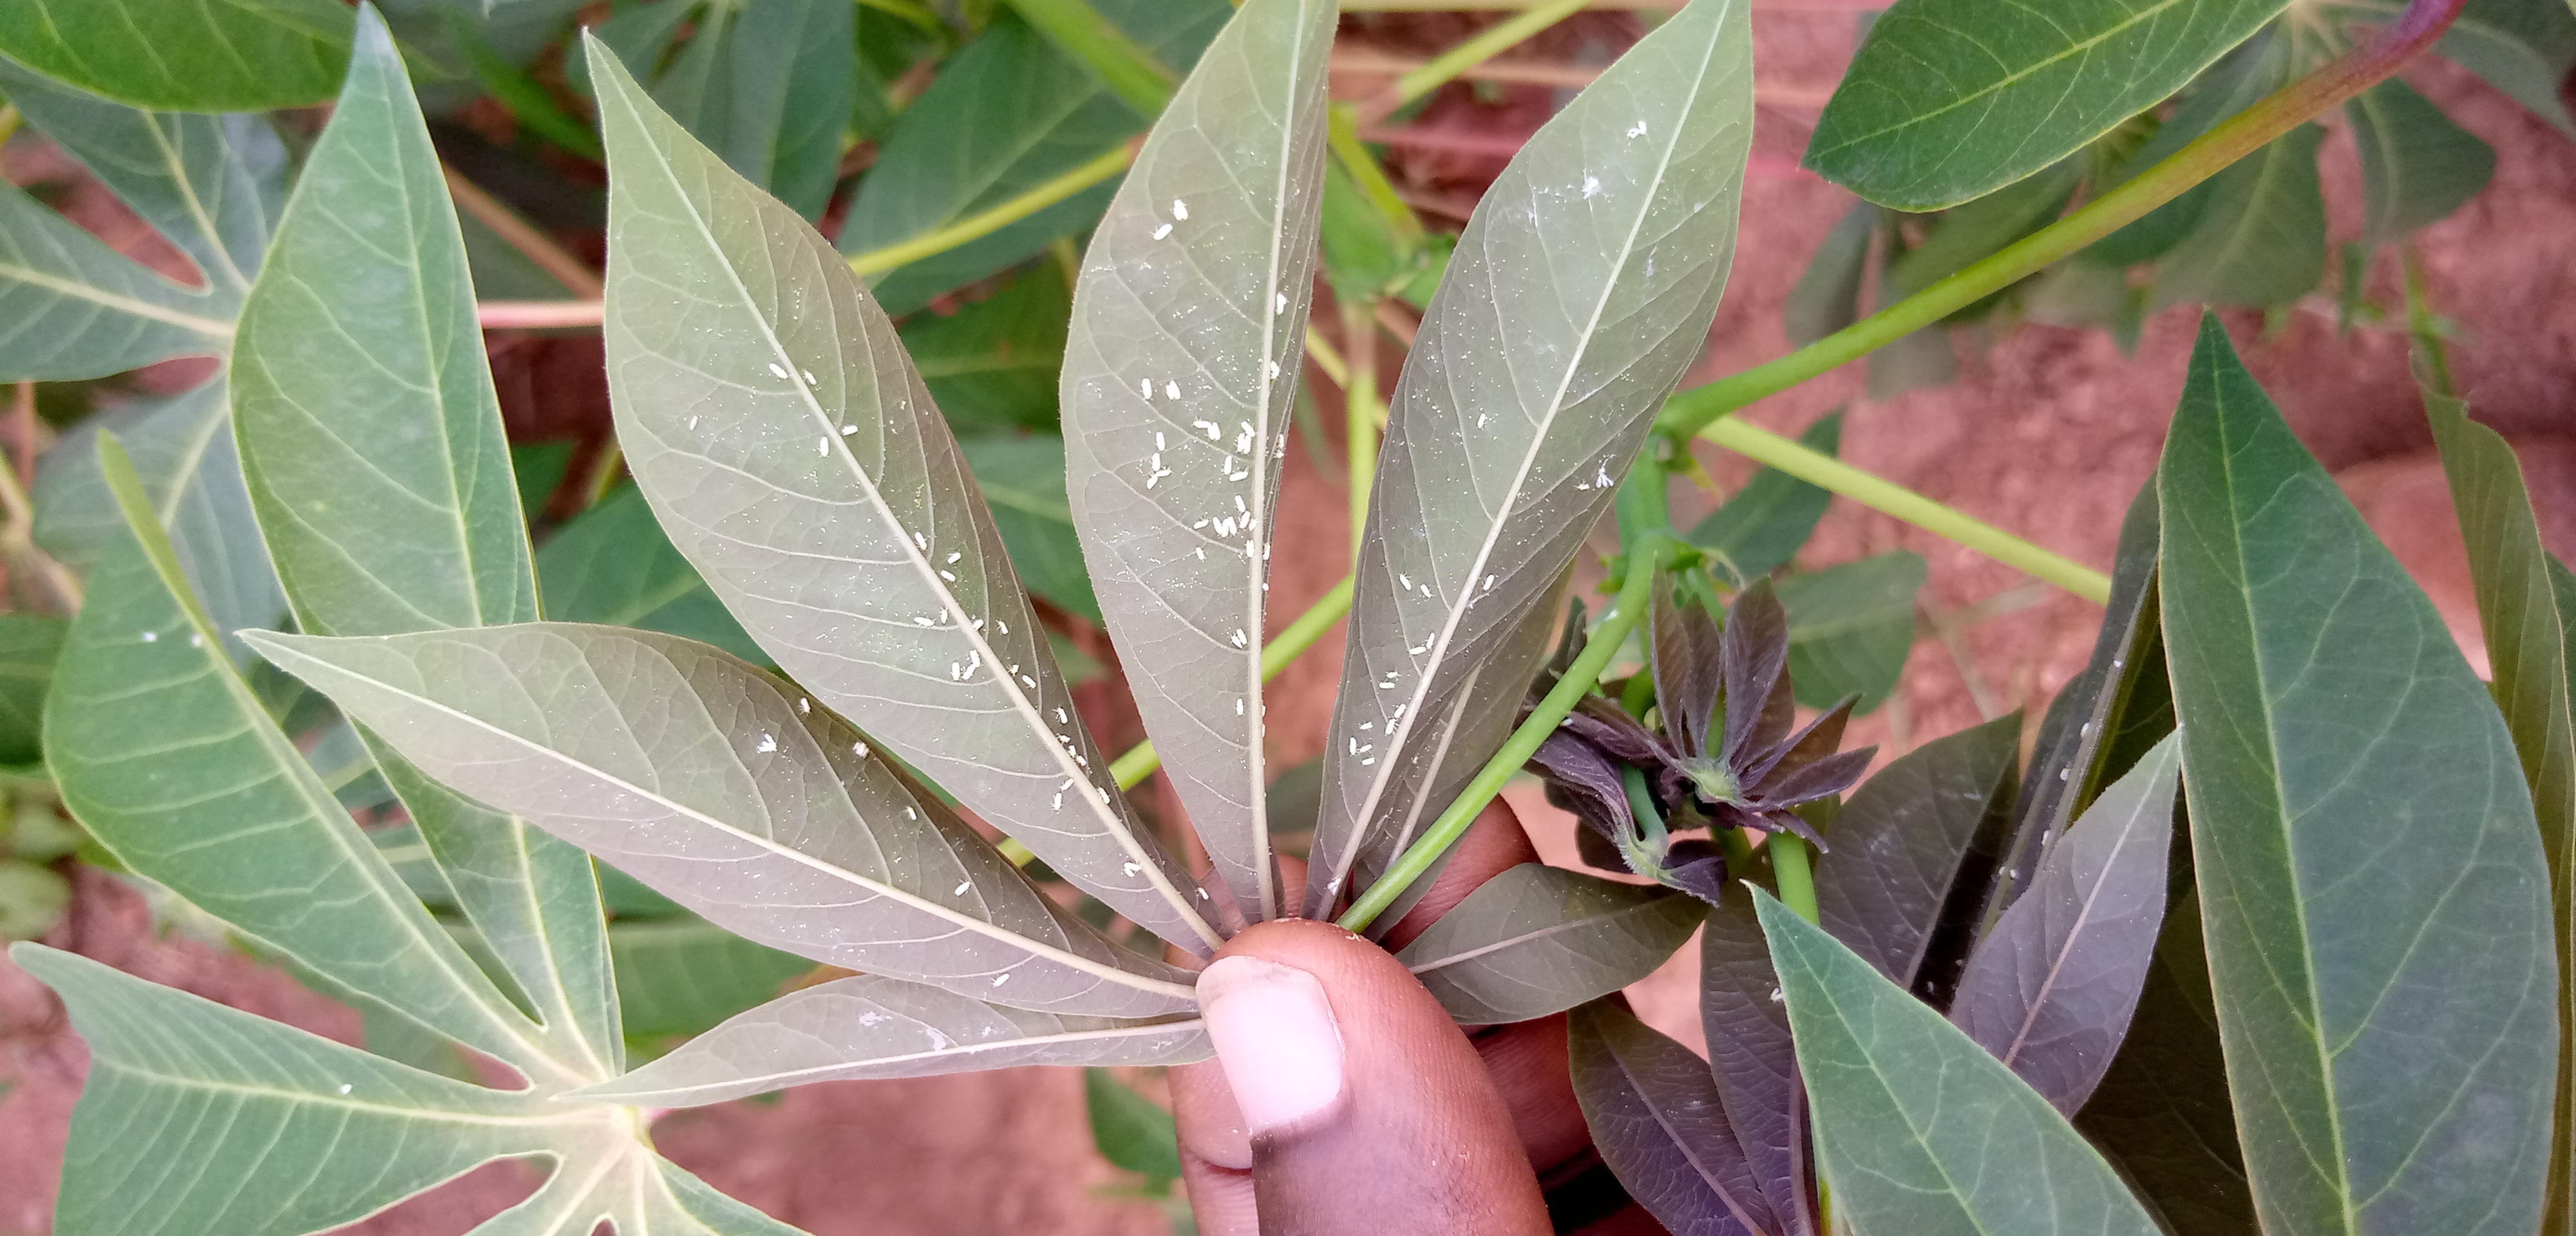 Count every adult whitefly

97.